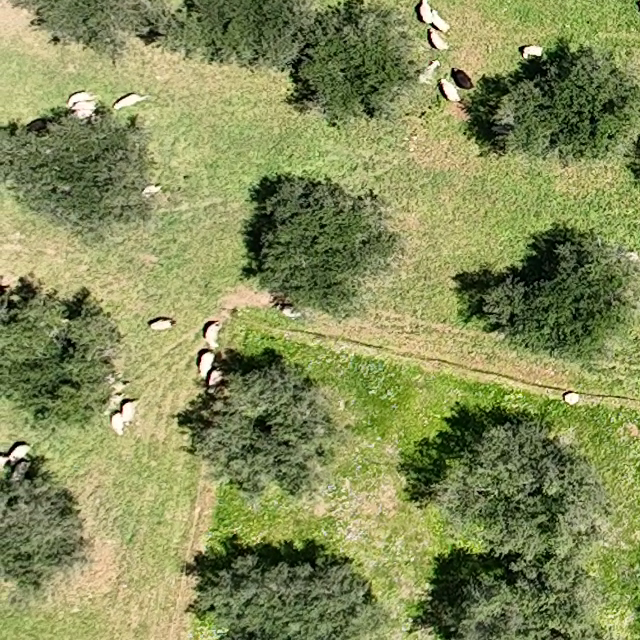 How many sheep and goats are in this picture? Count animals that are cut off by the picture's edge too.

27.